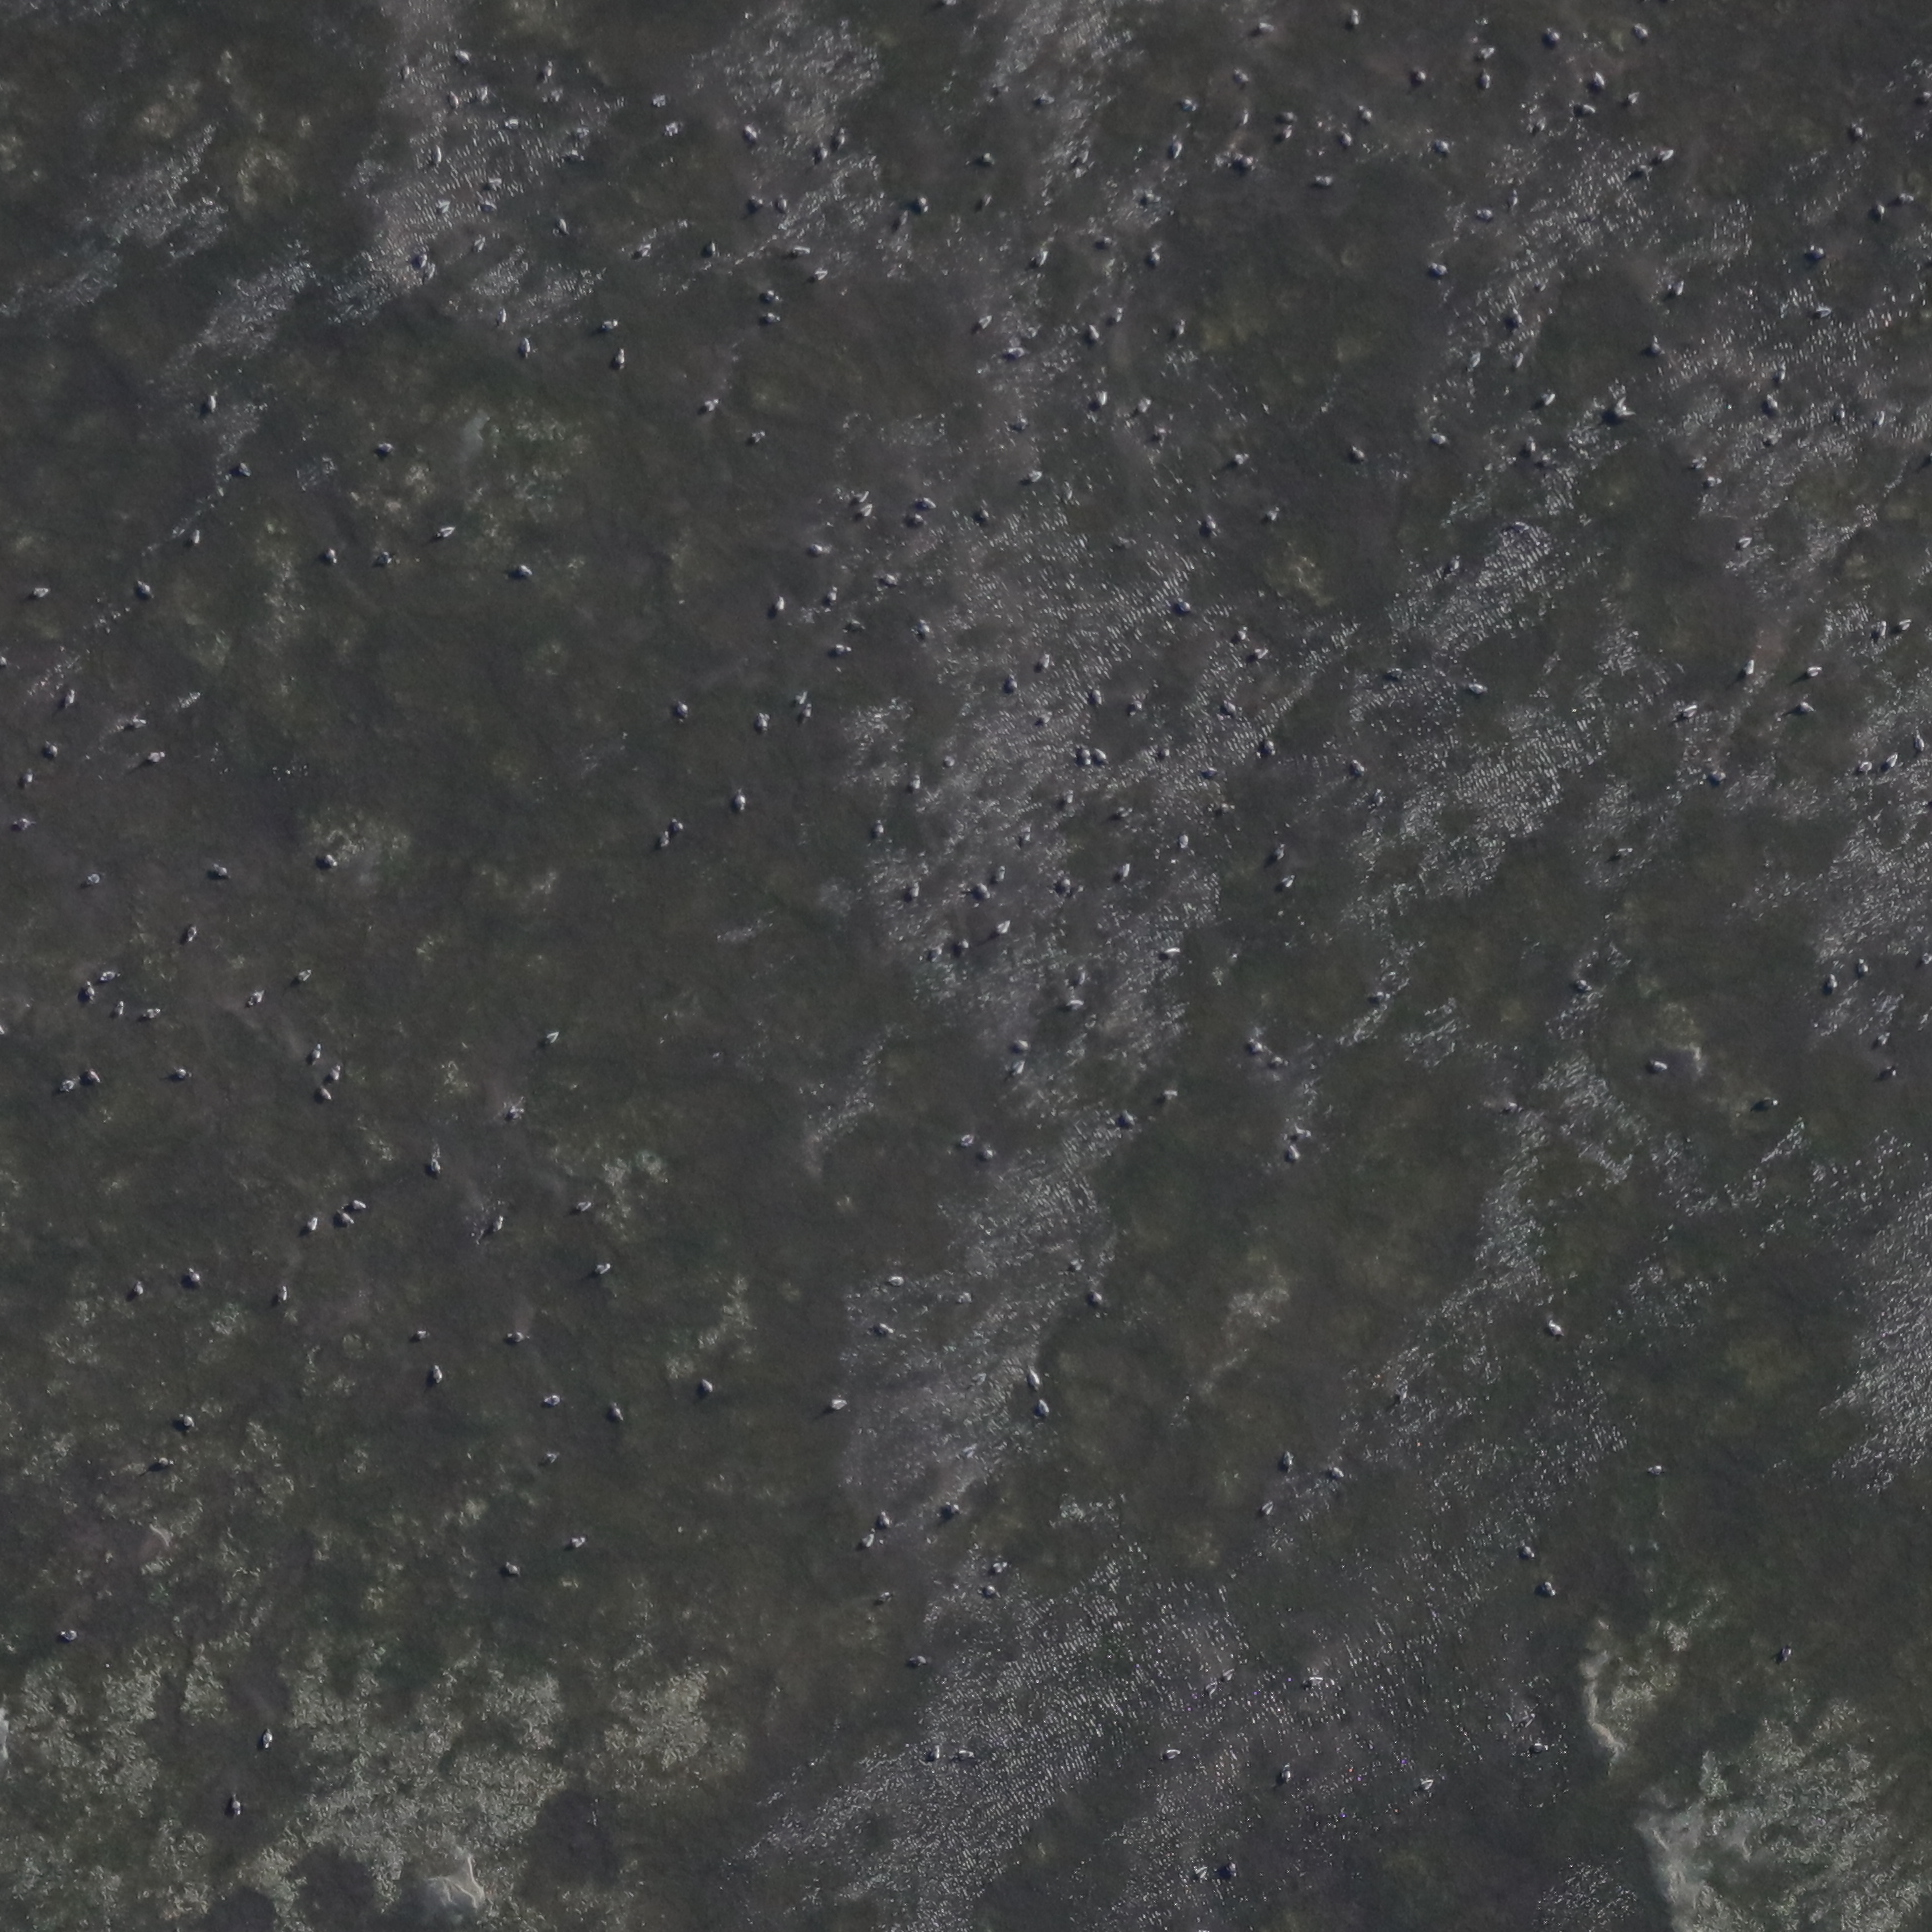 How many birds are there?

298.